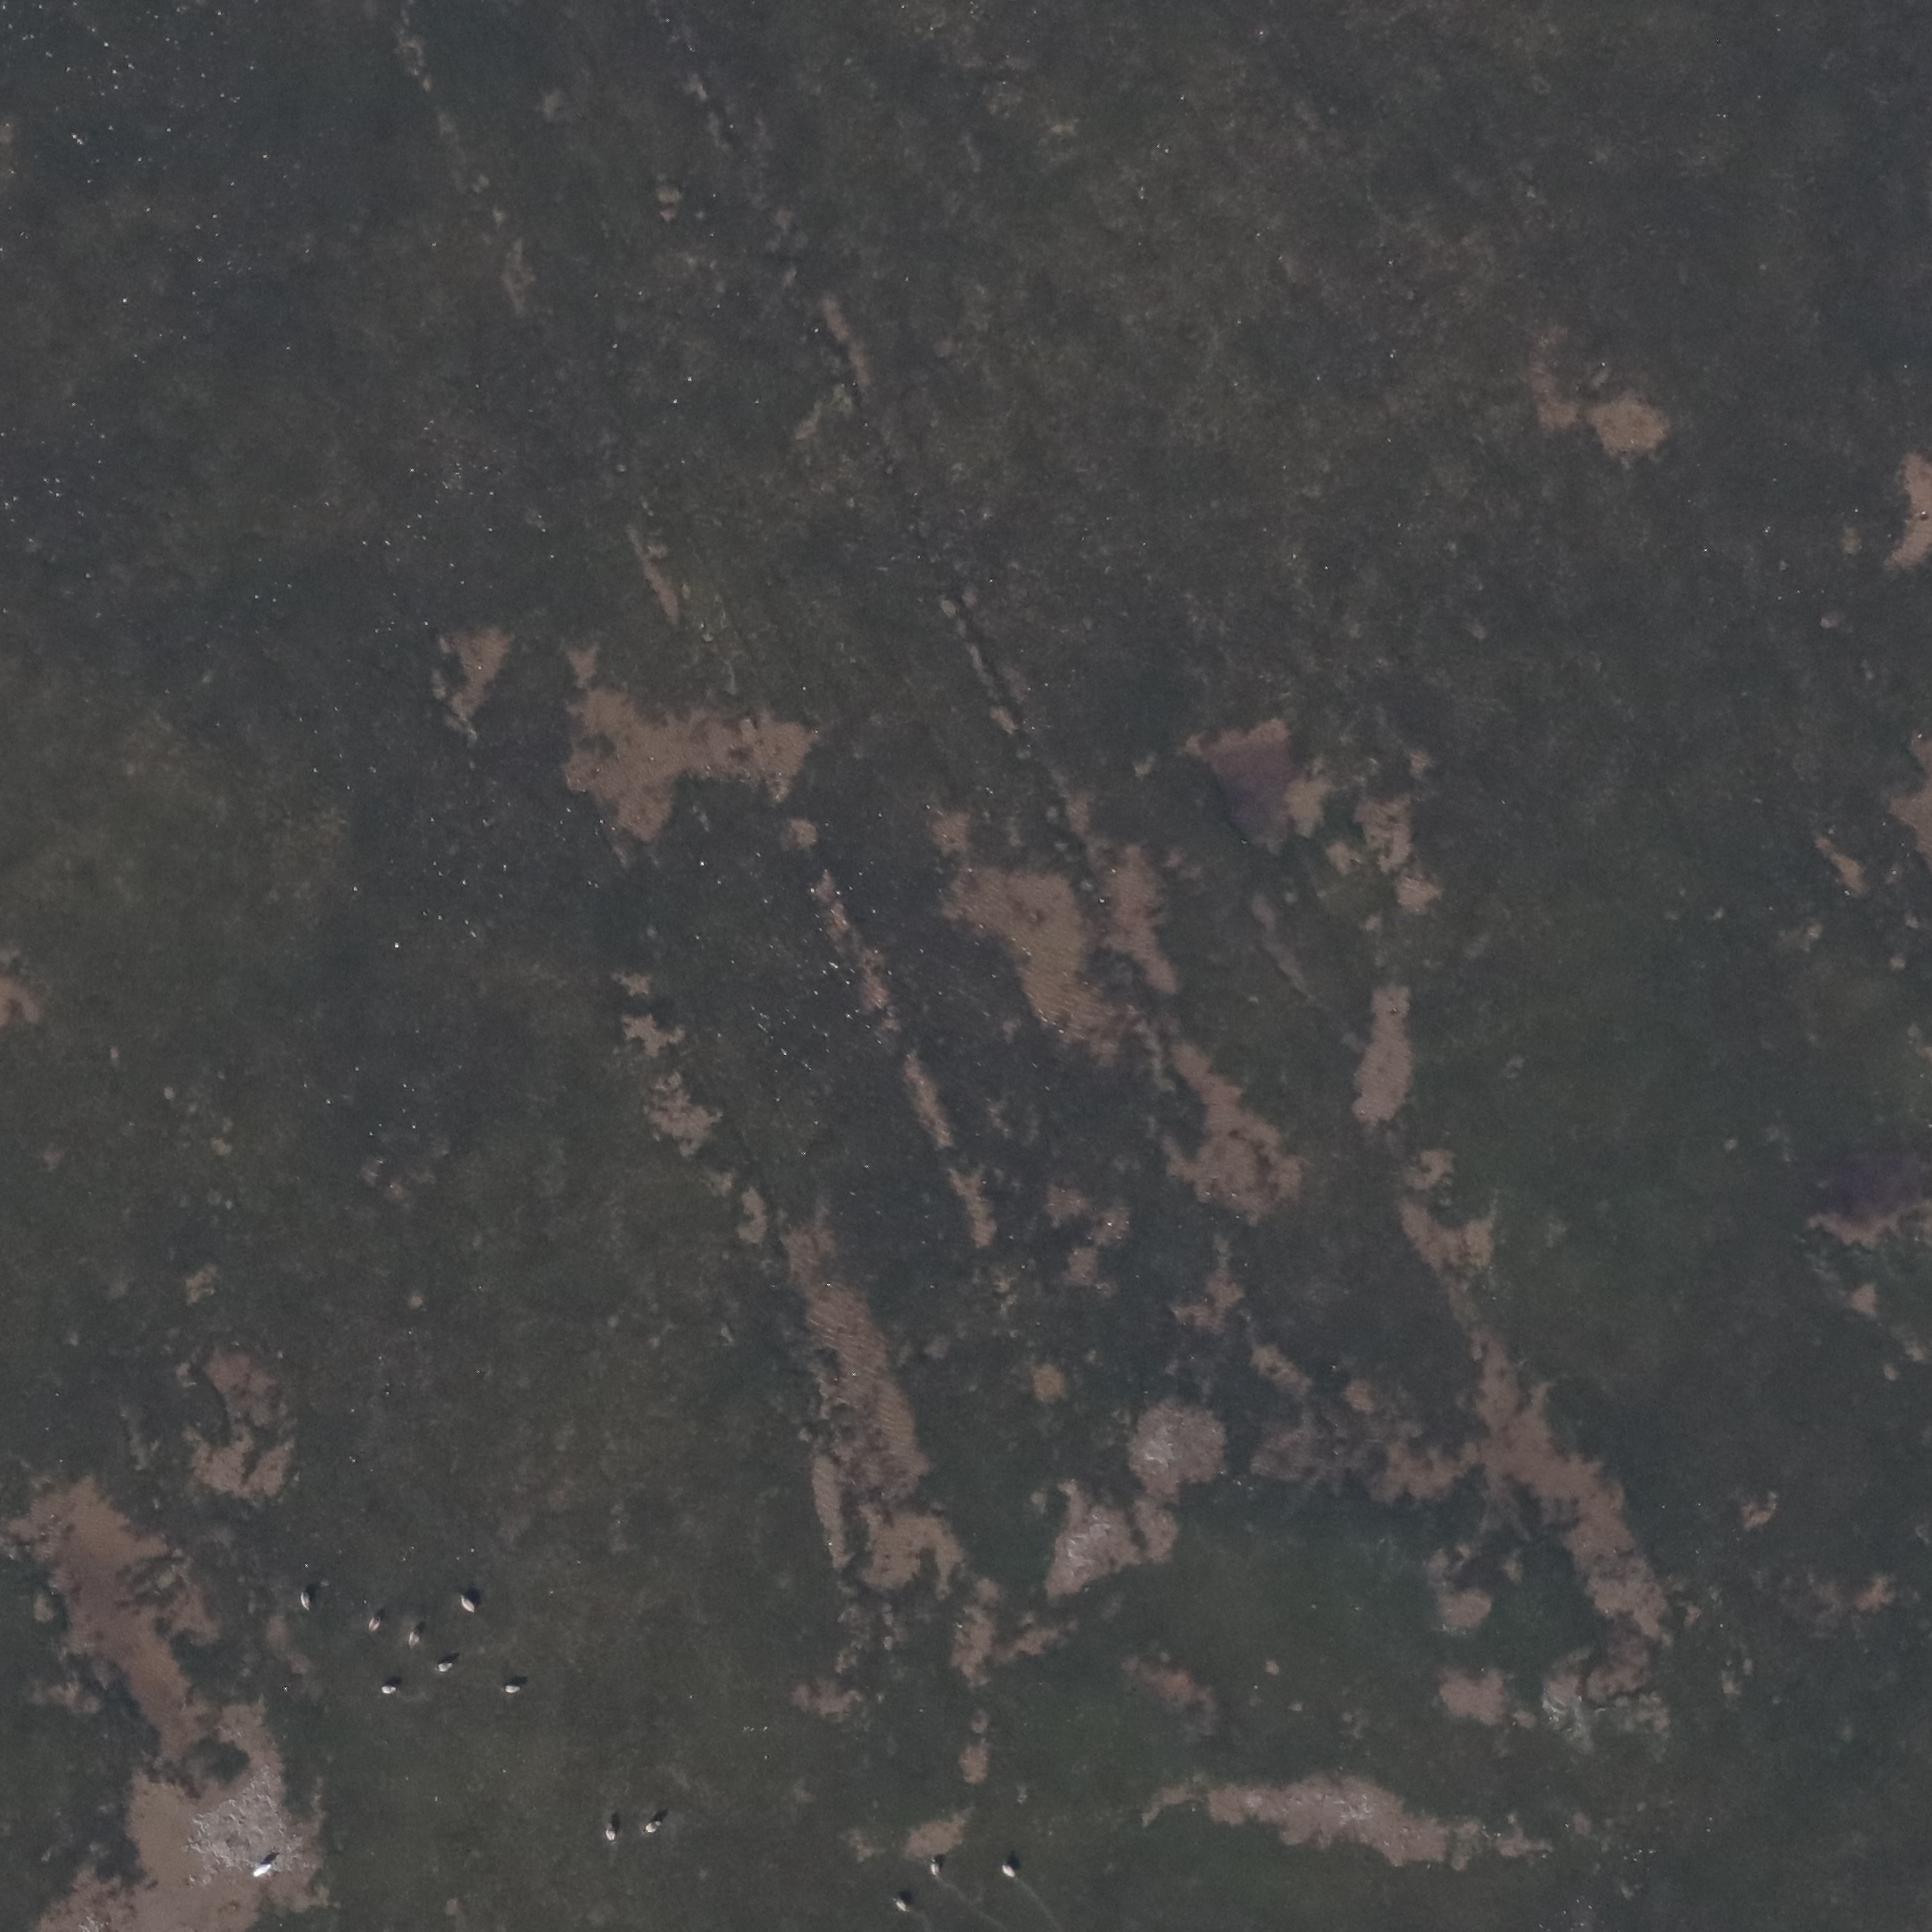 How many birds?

13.